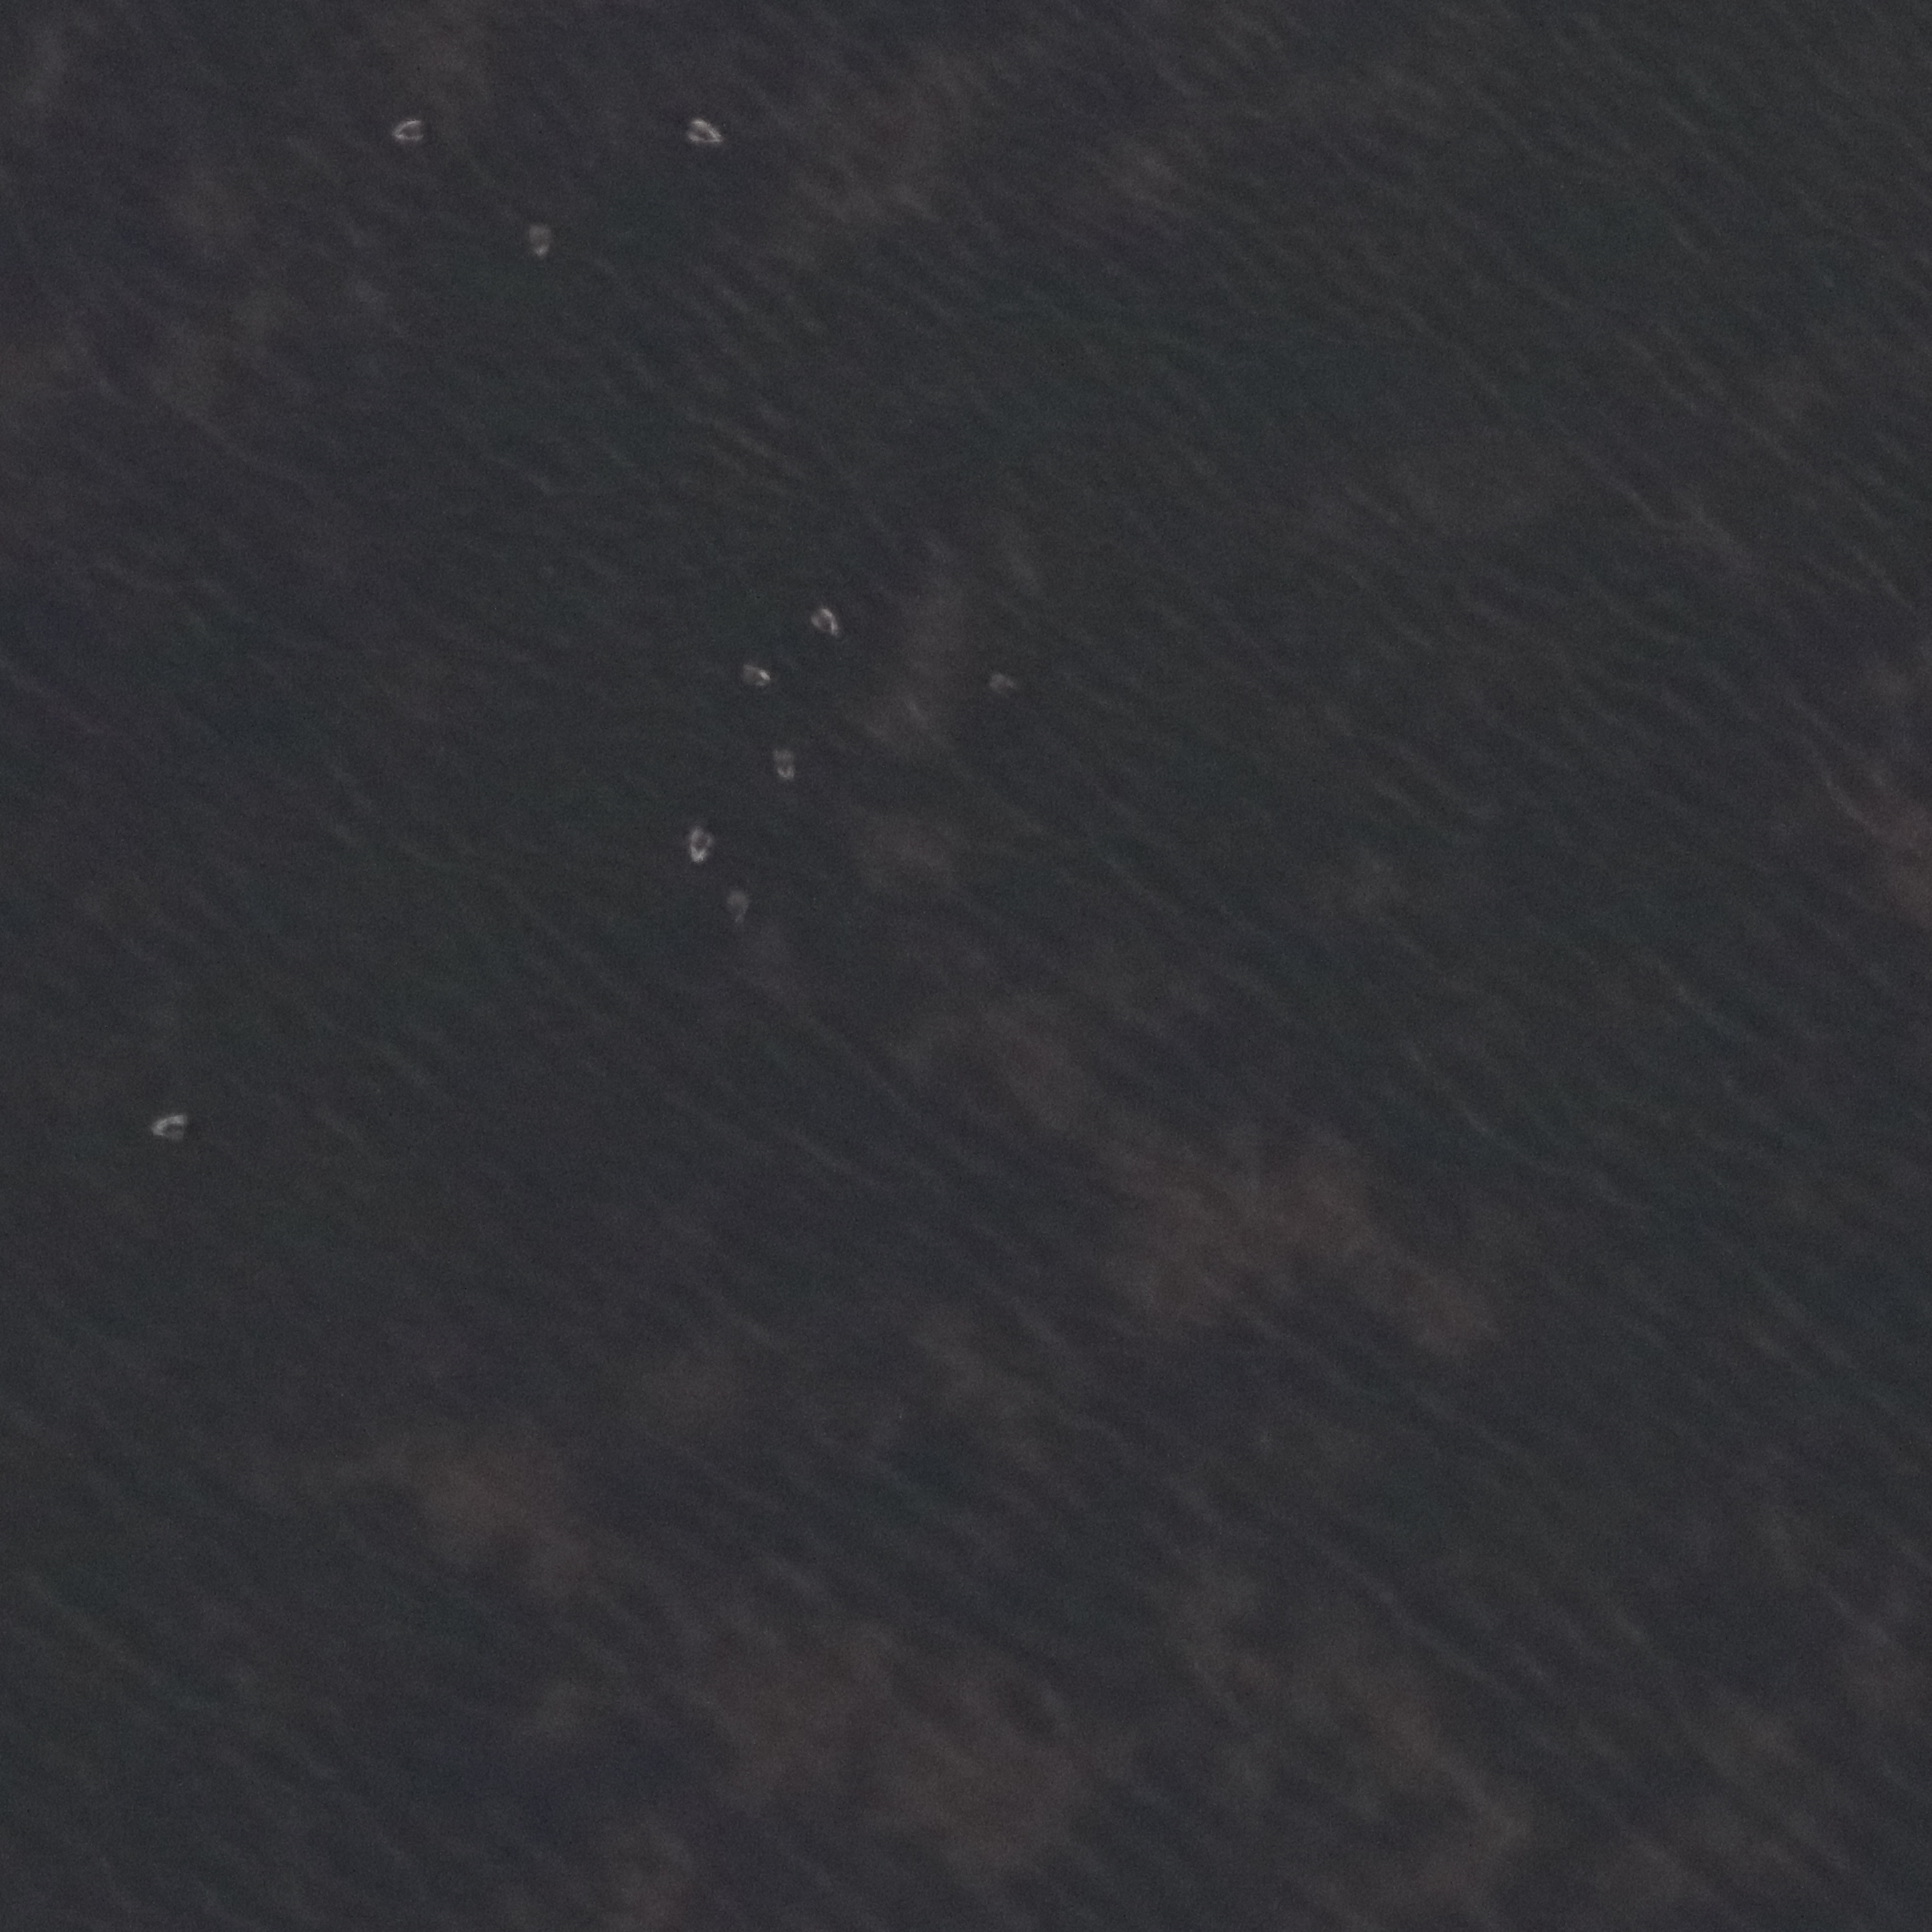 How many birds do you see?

10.